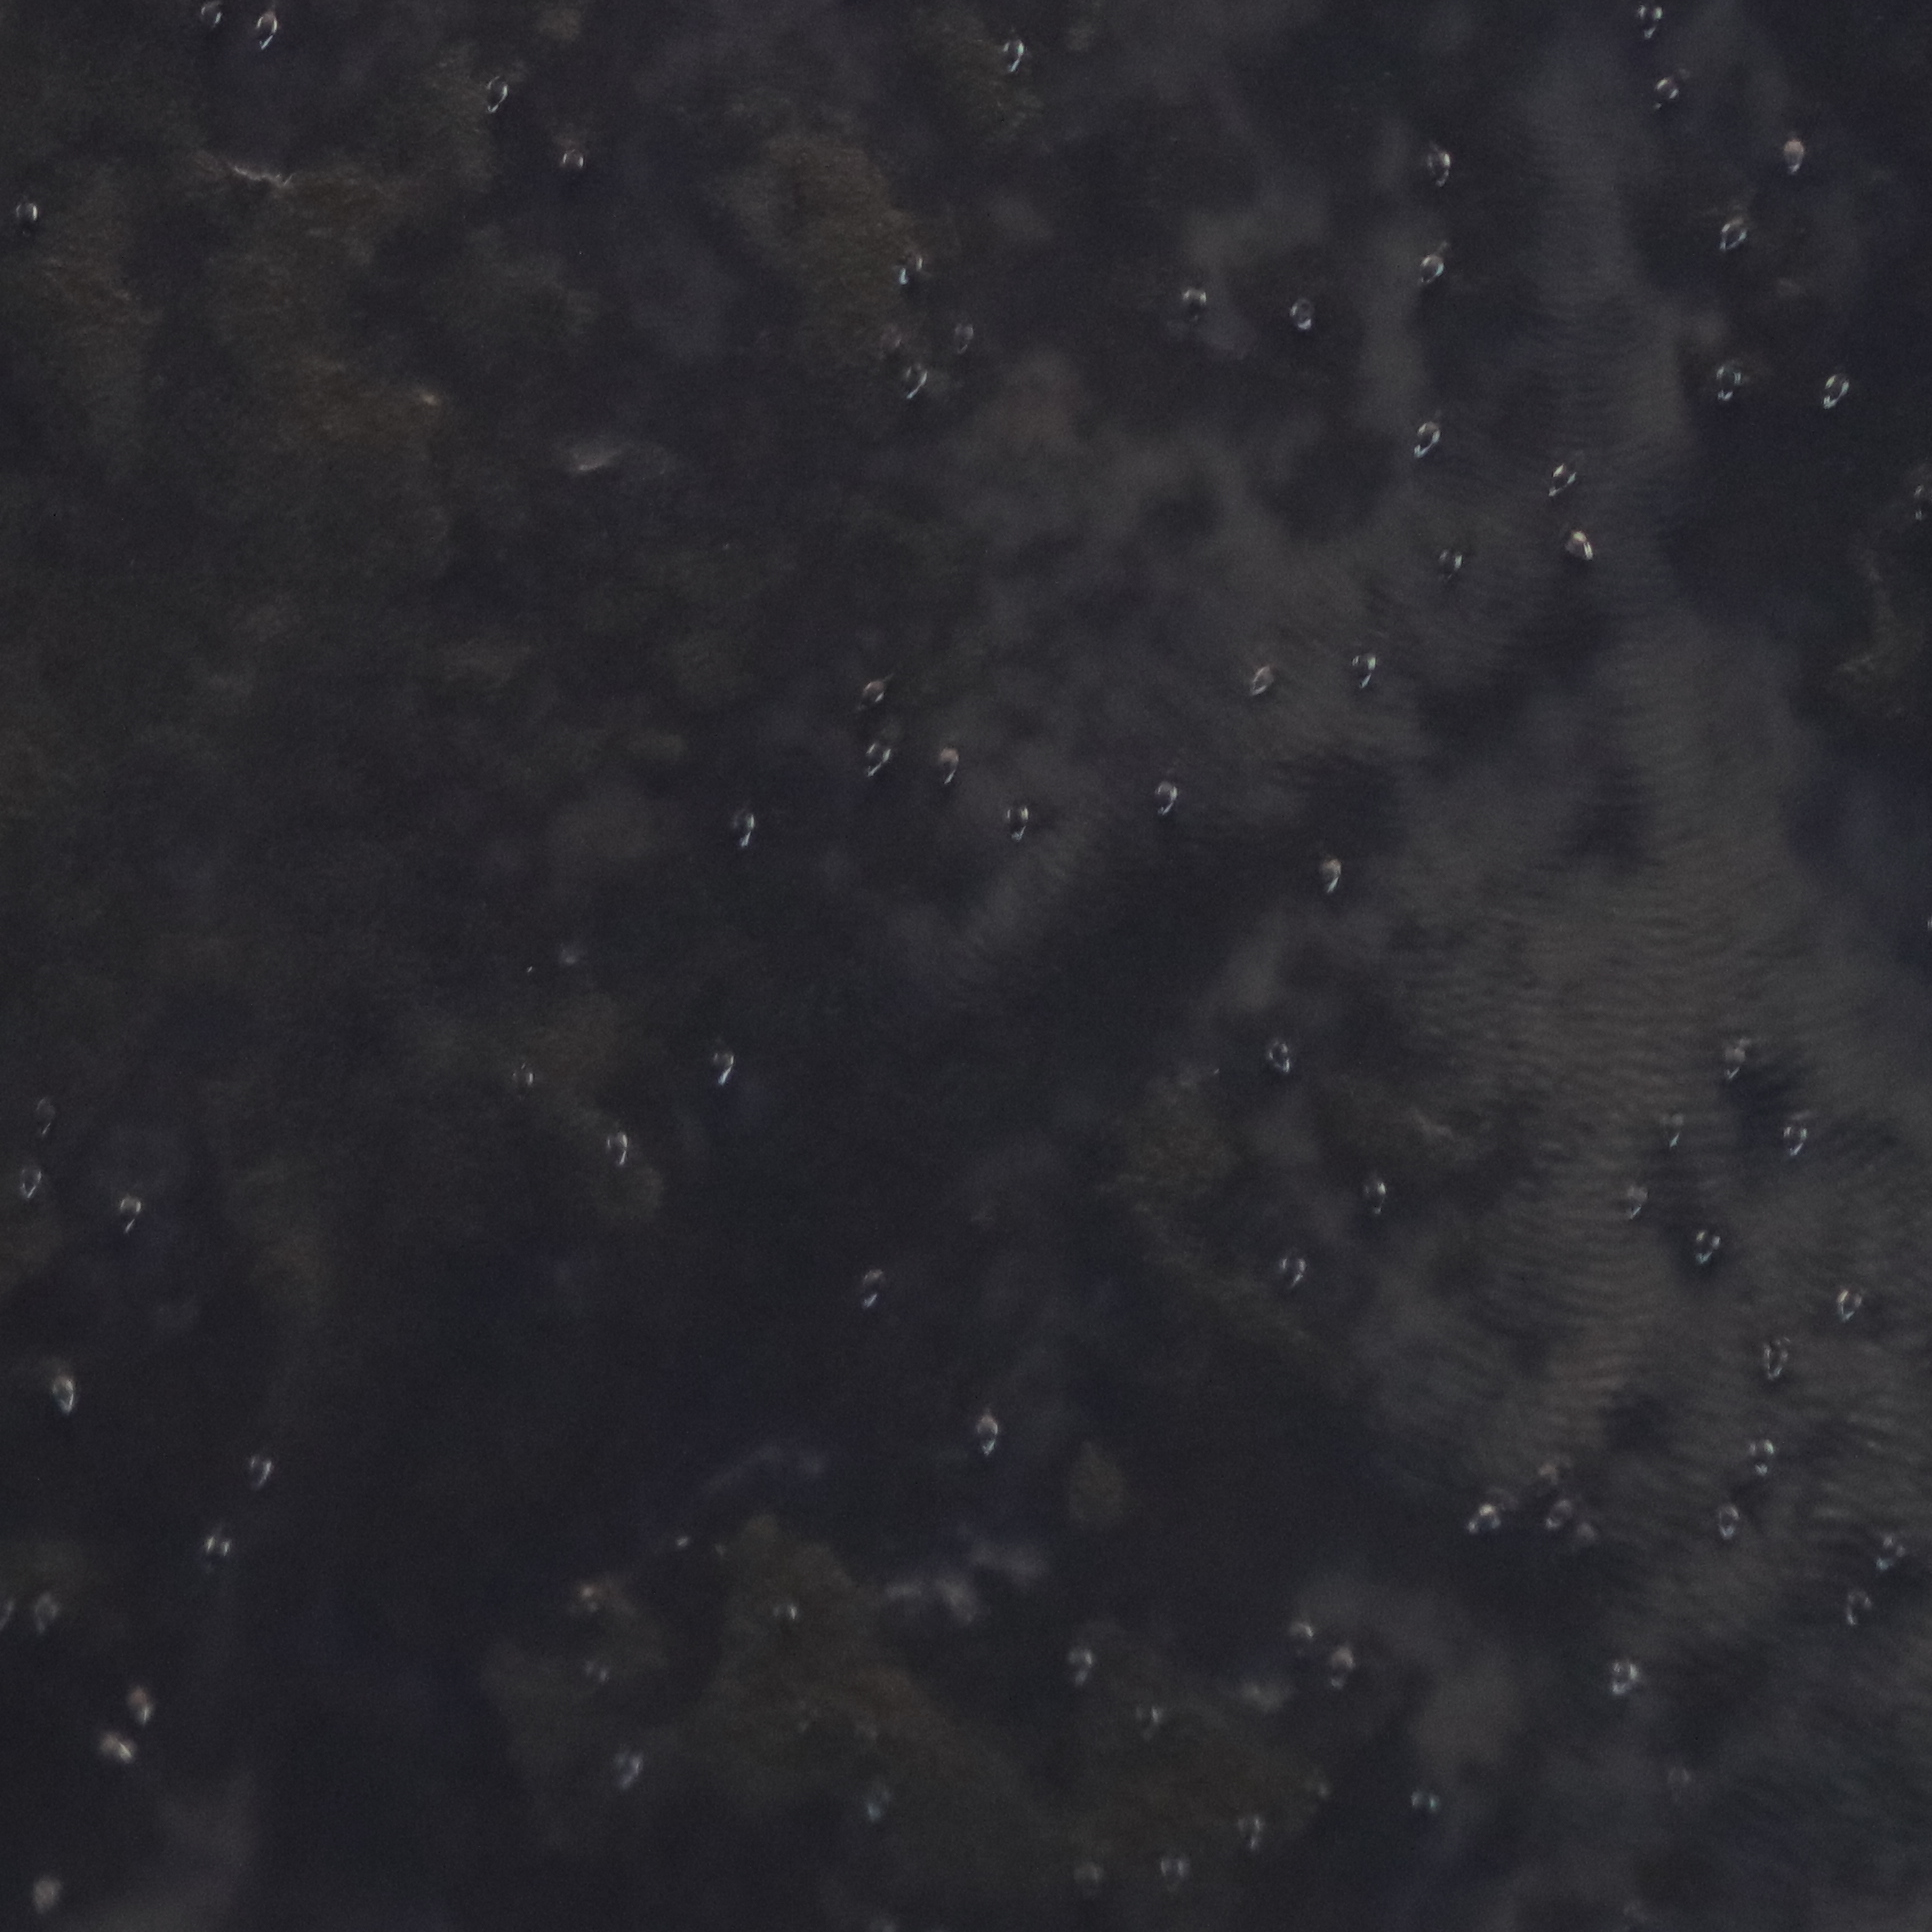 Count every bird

83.